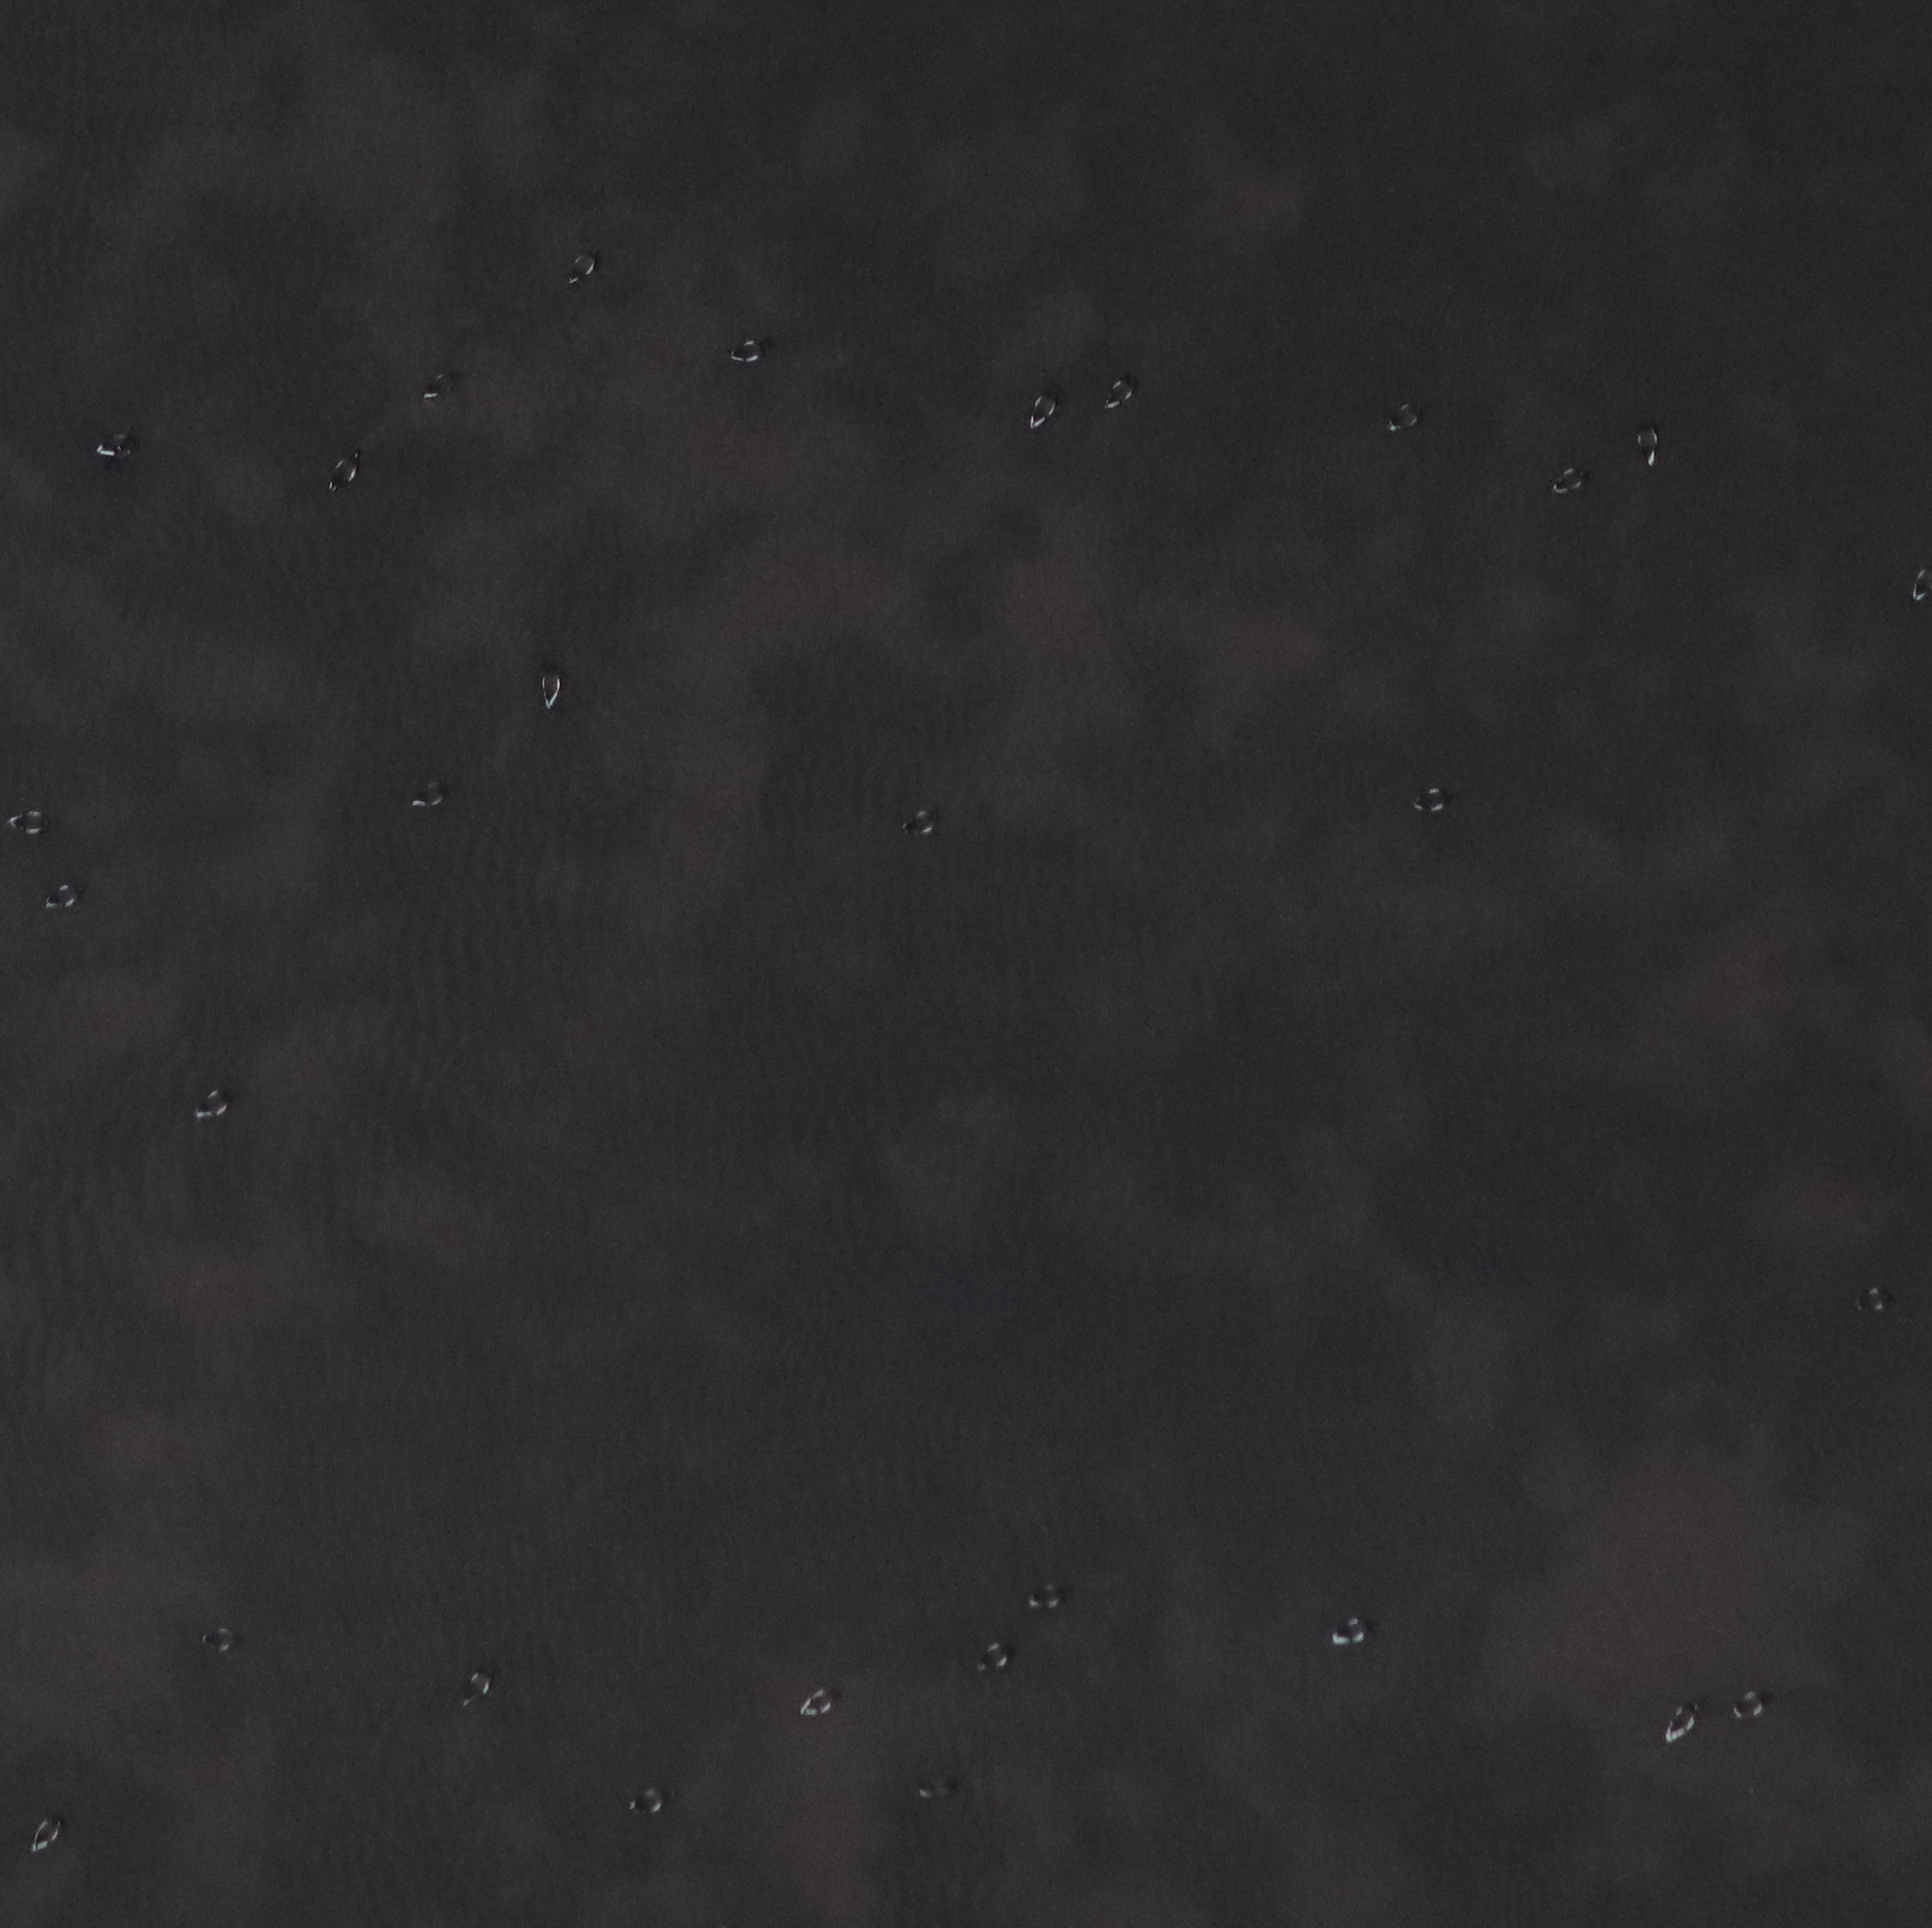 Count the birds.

30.